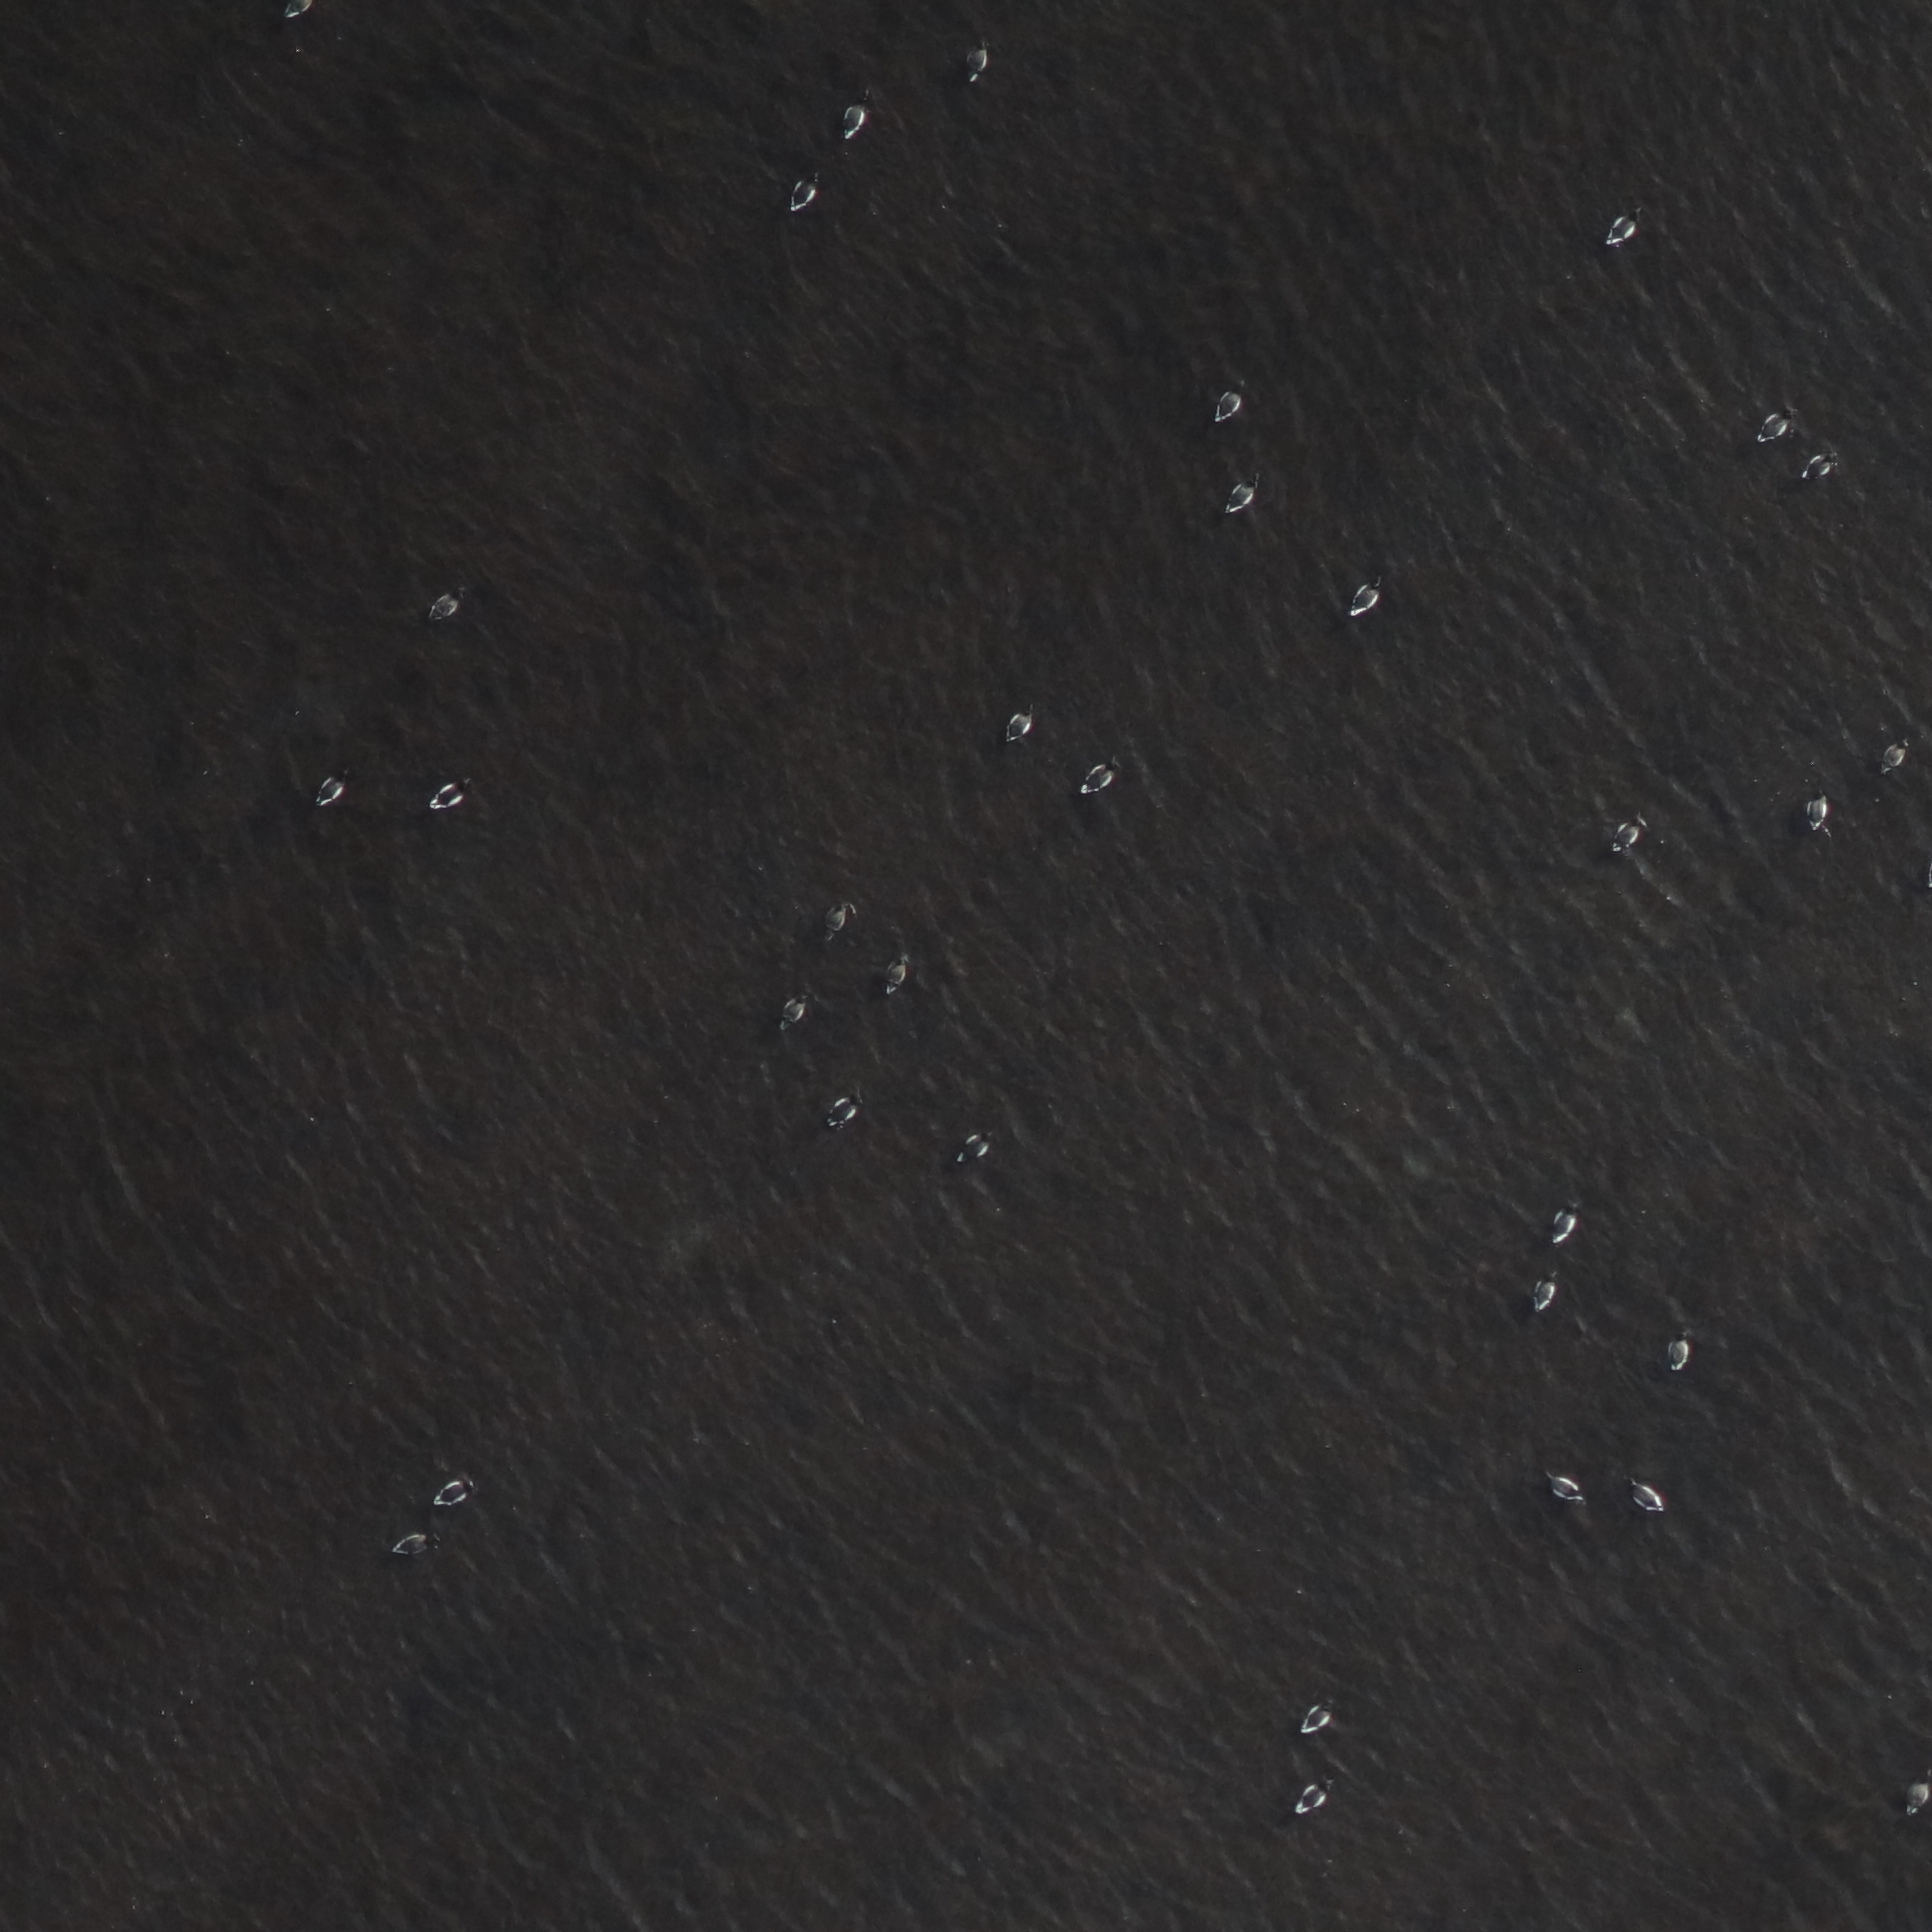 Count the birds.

33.